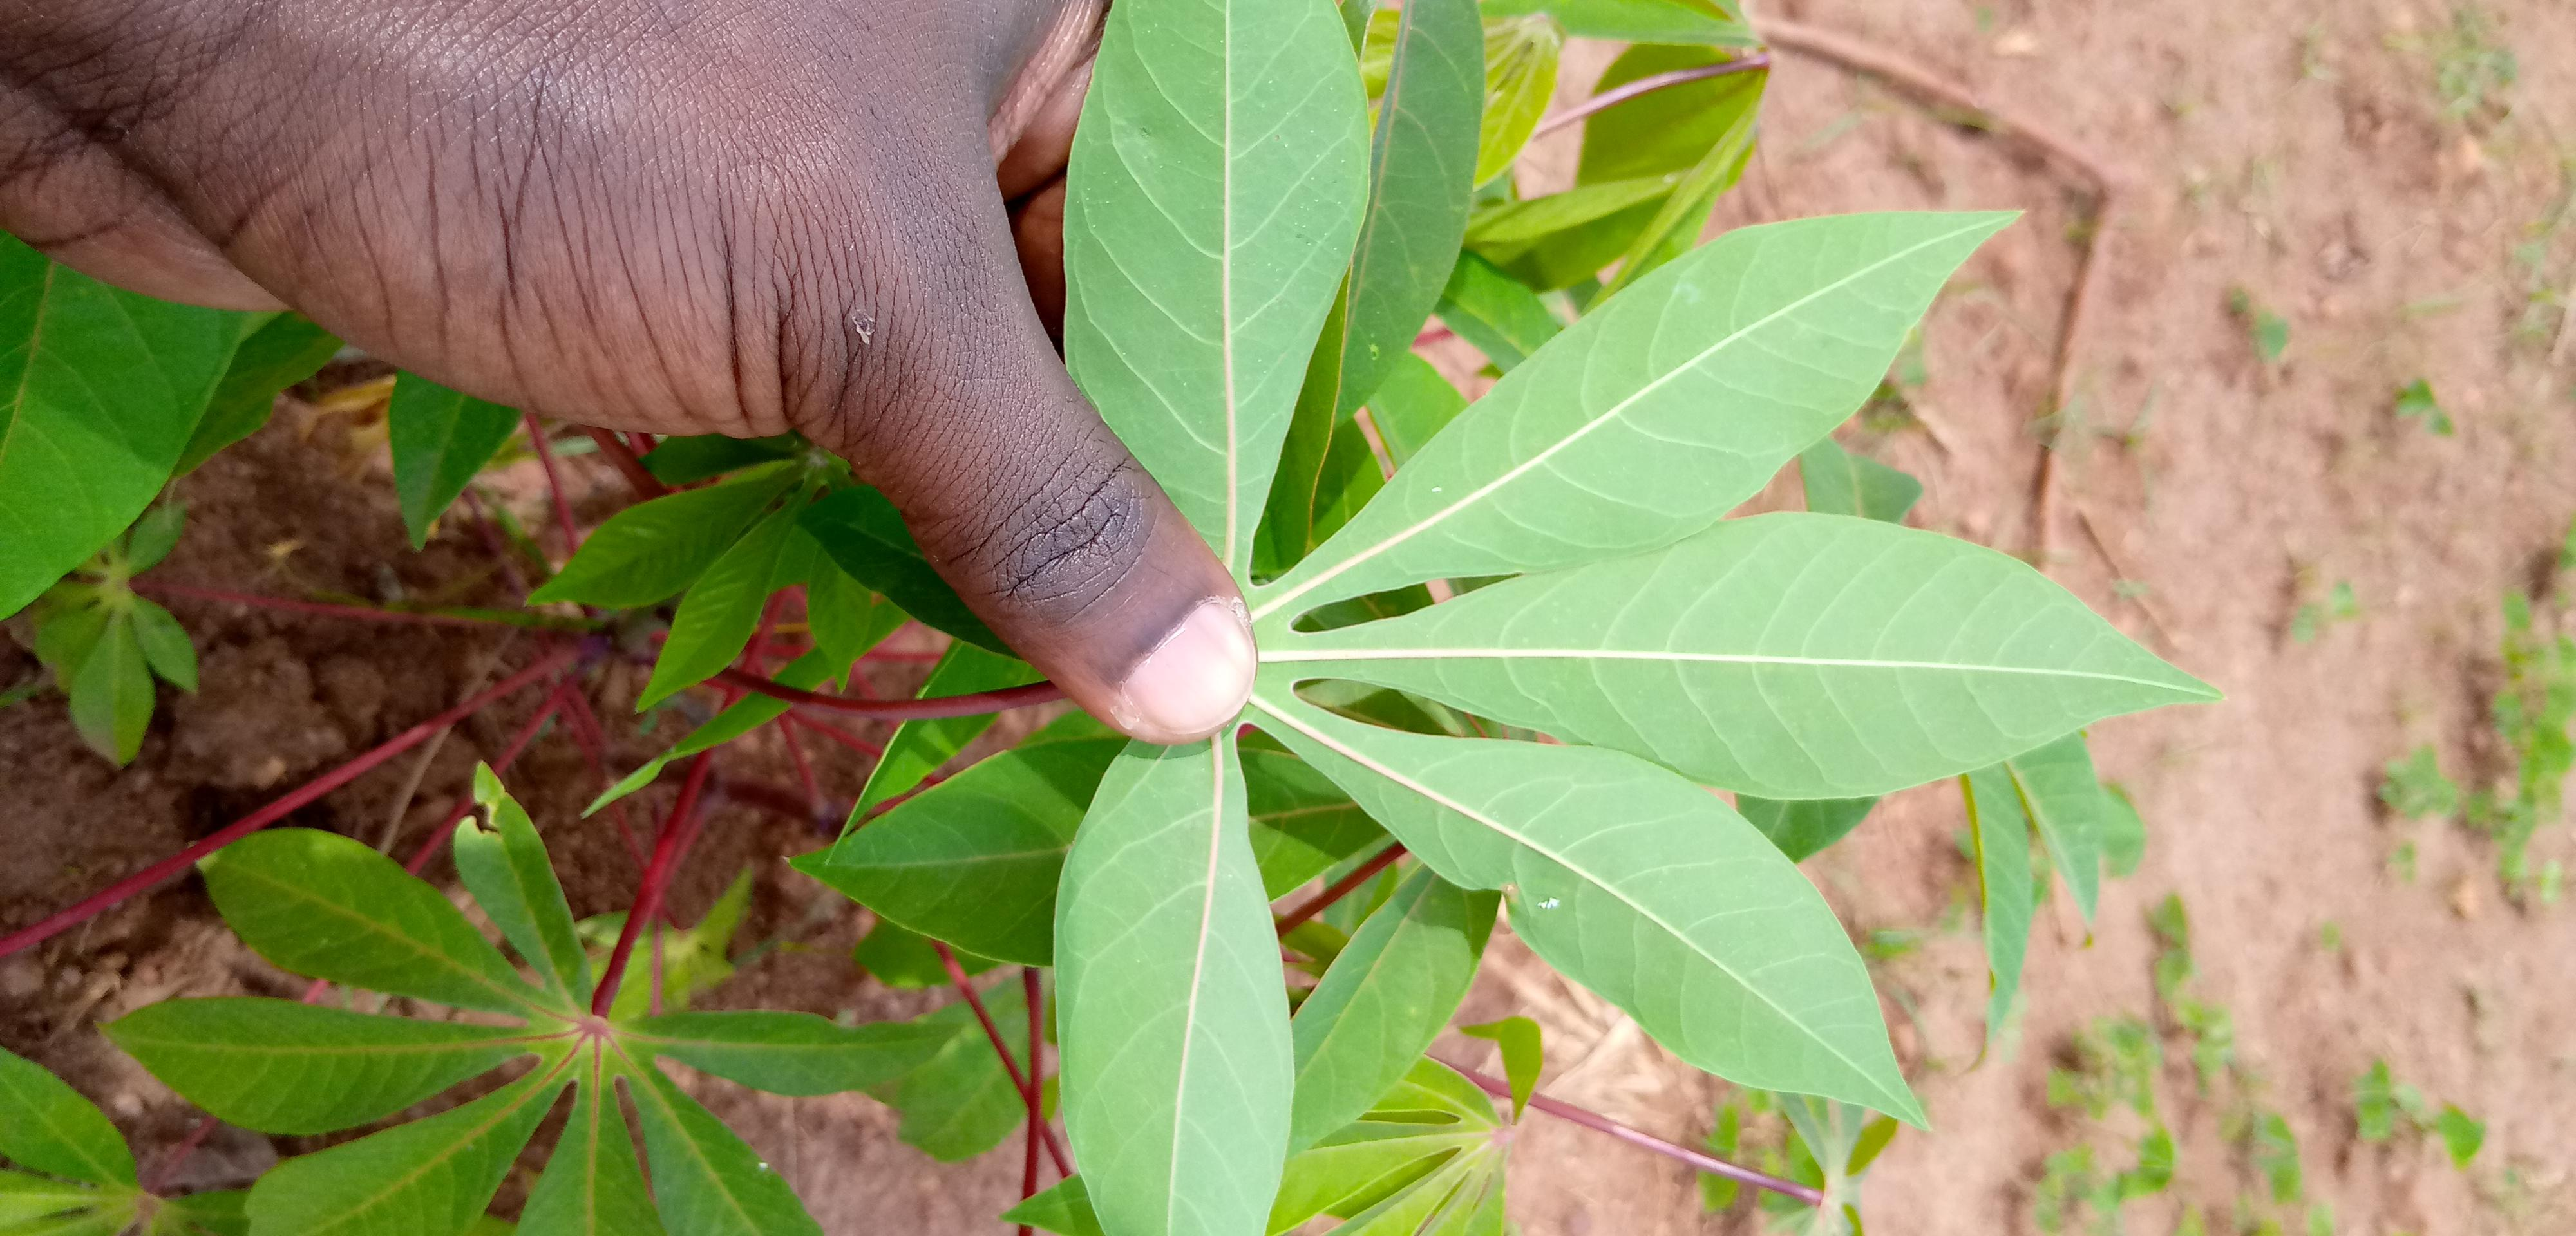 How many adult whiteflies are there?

2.